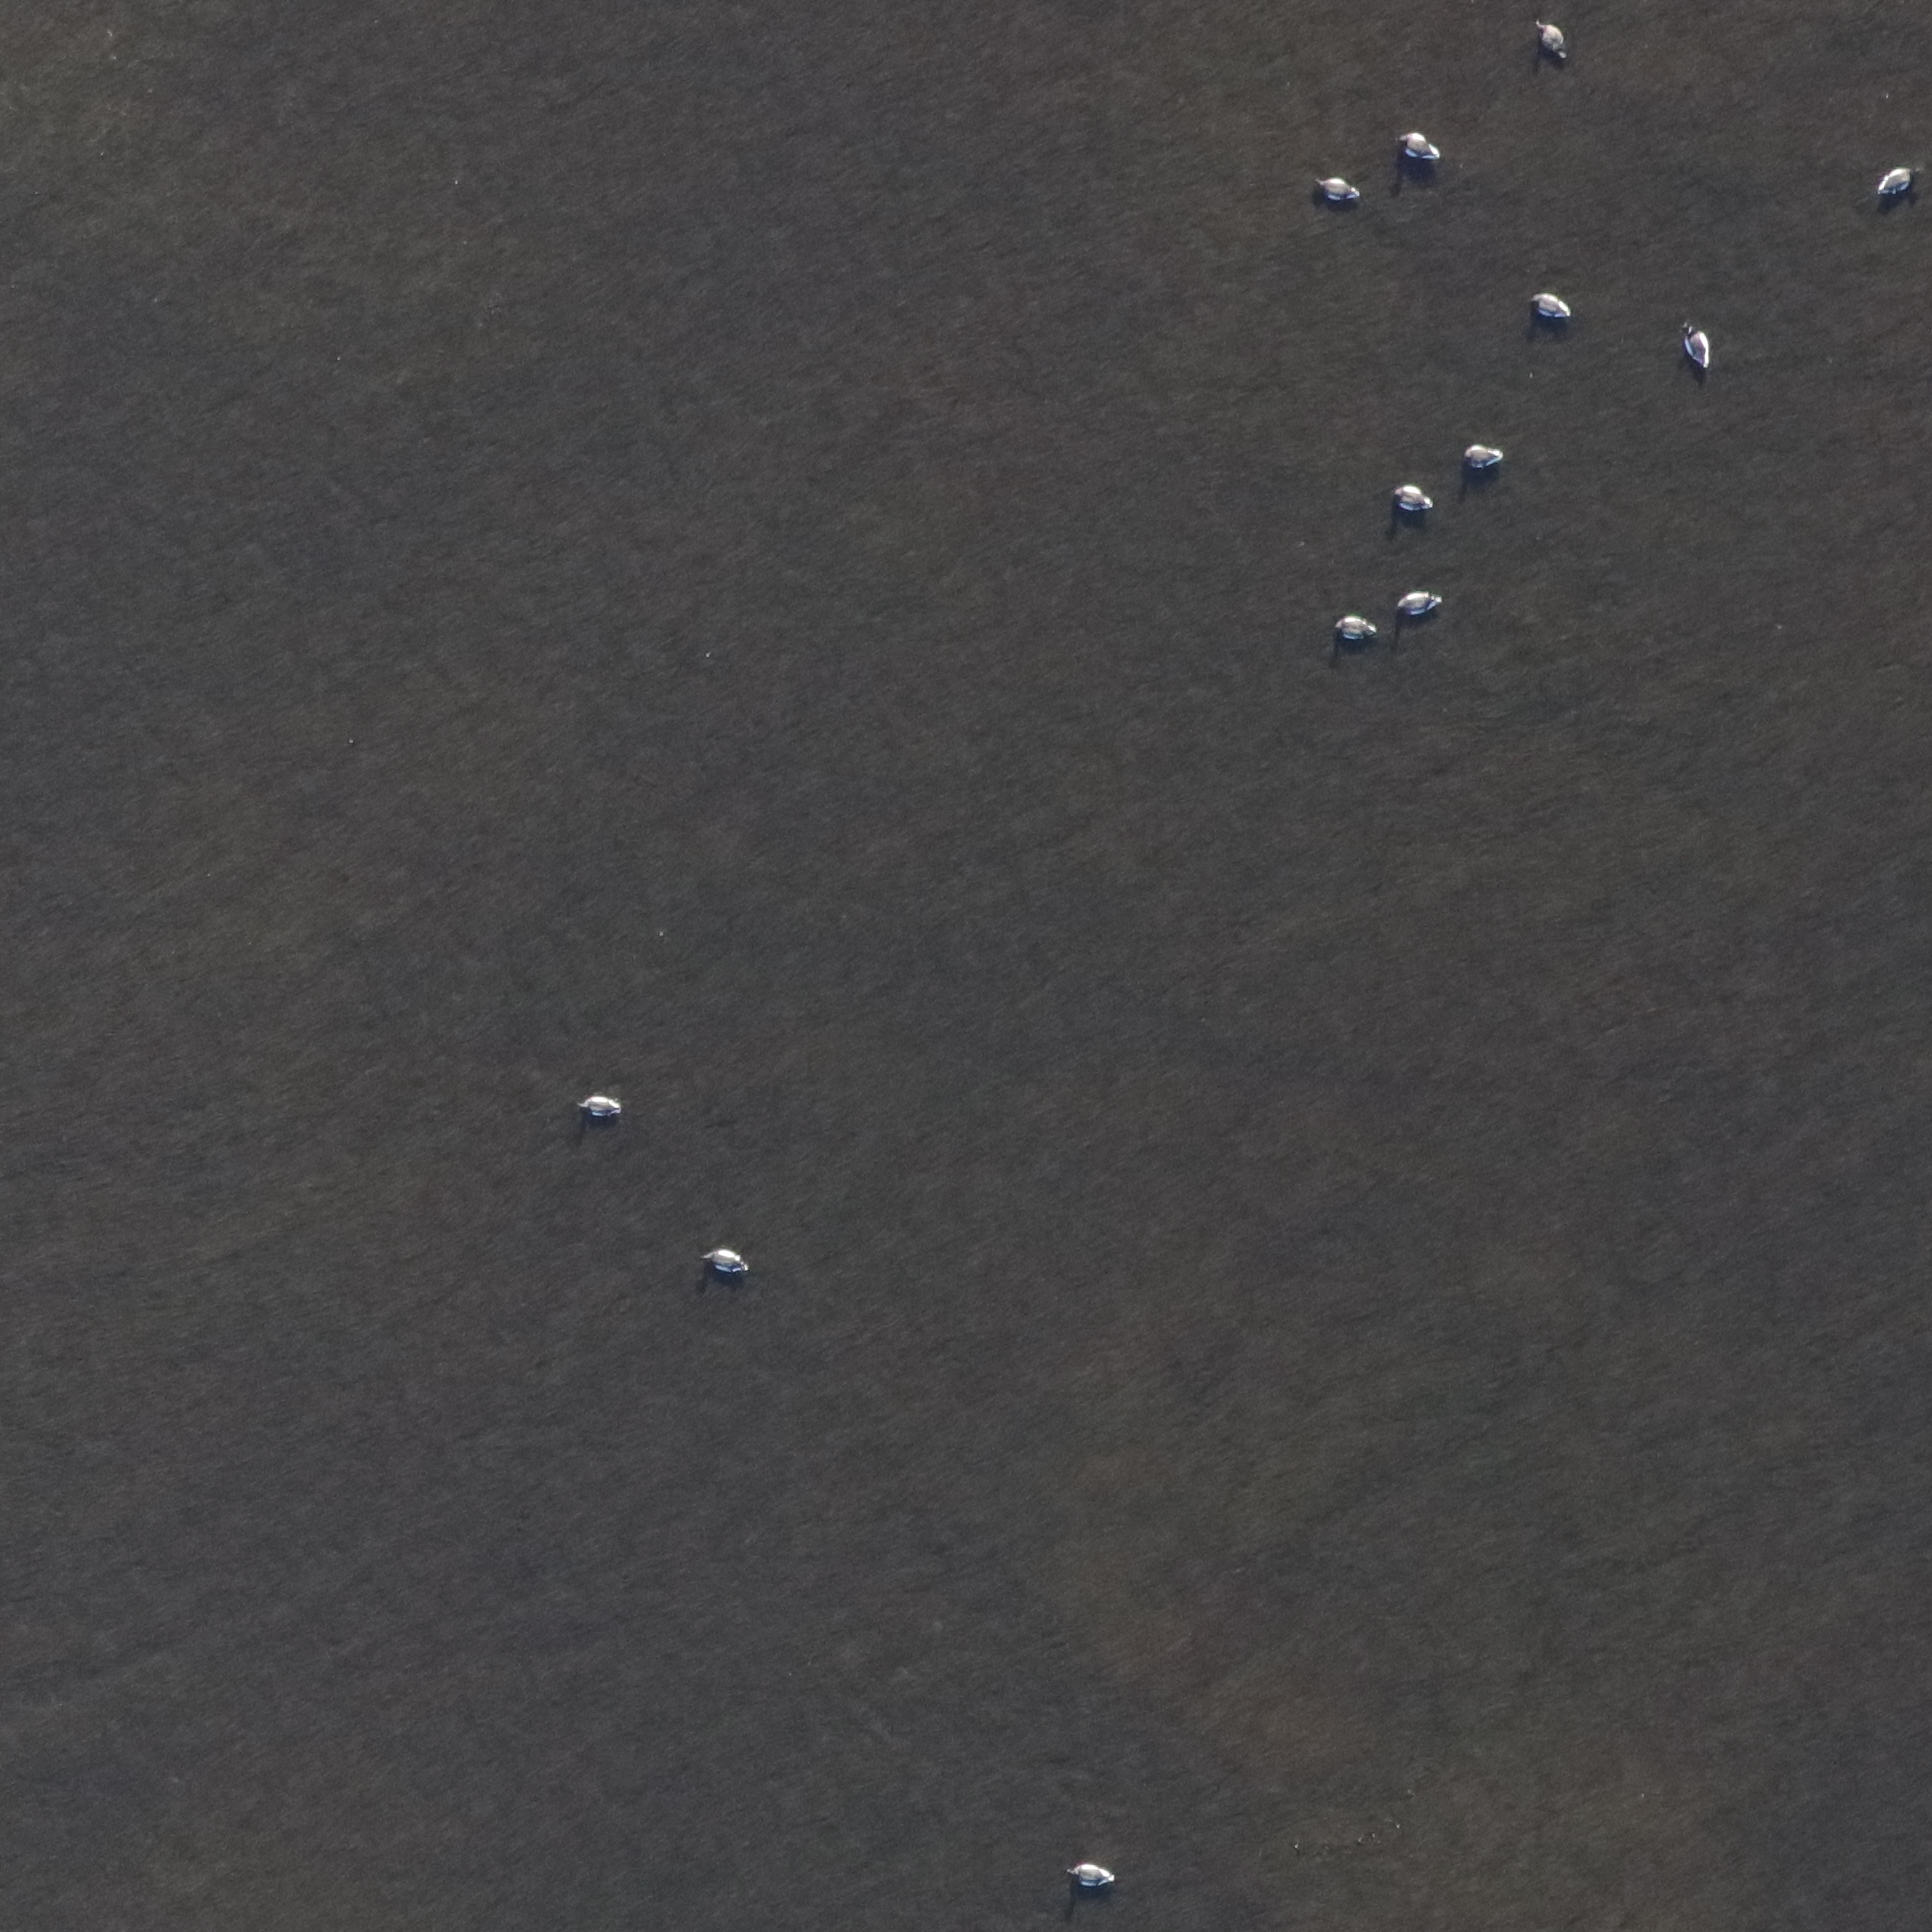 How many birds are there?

13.